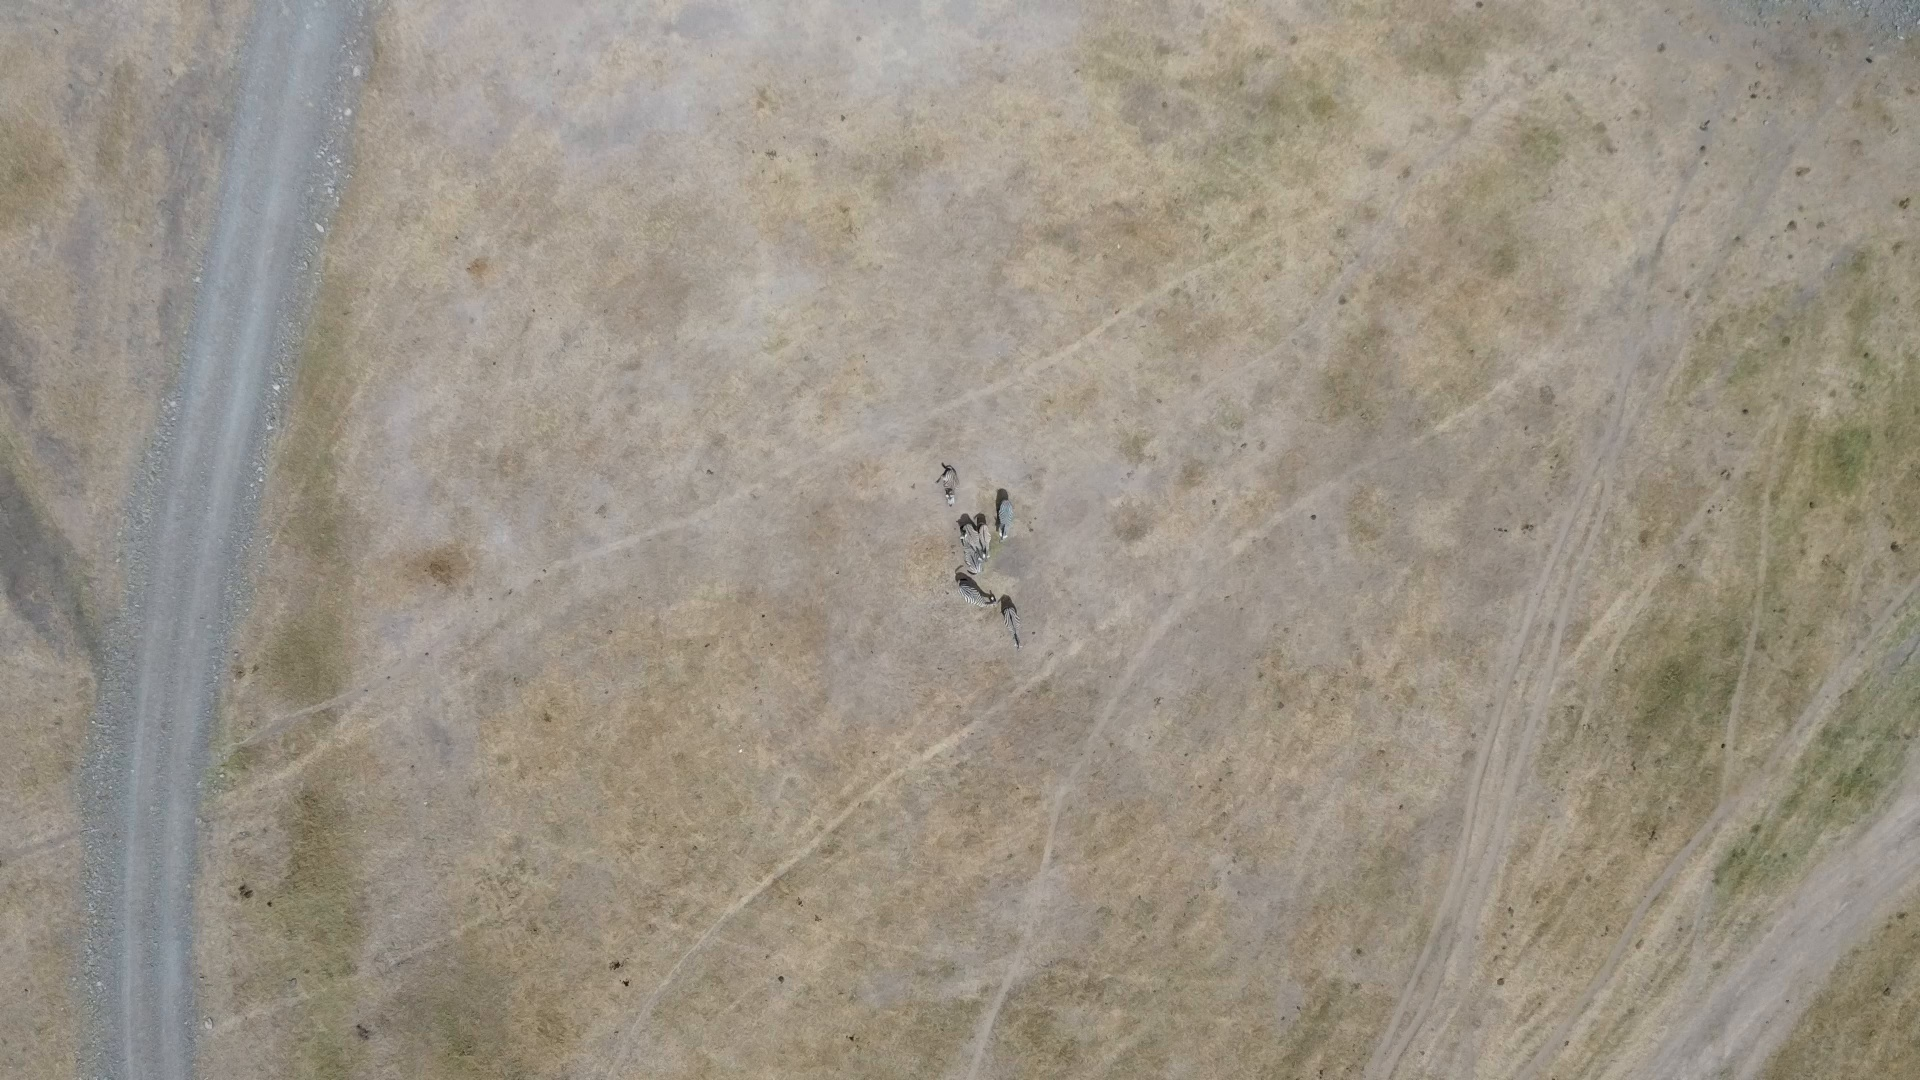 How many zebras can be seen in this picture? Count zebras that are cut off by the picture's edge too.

7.